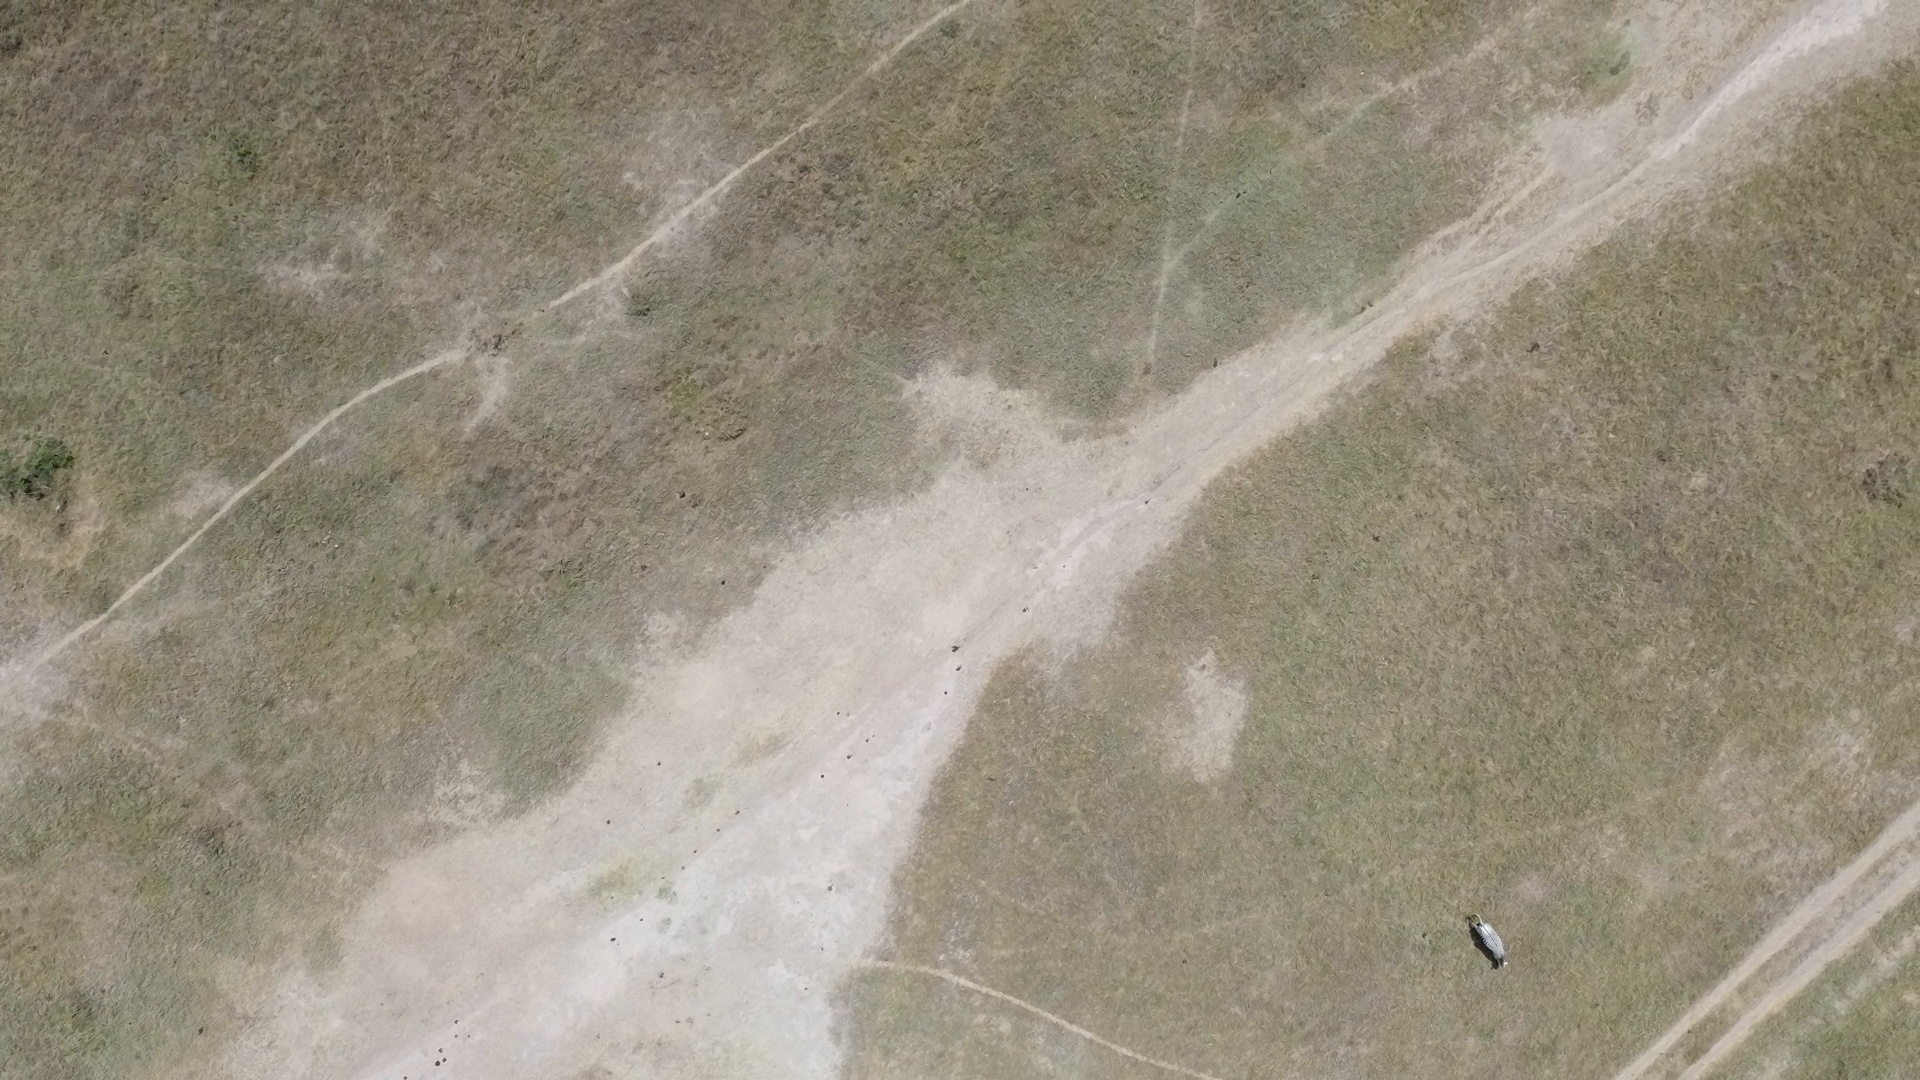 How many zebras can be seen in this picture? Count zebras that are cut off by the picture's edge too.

1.